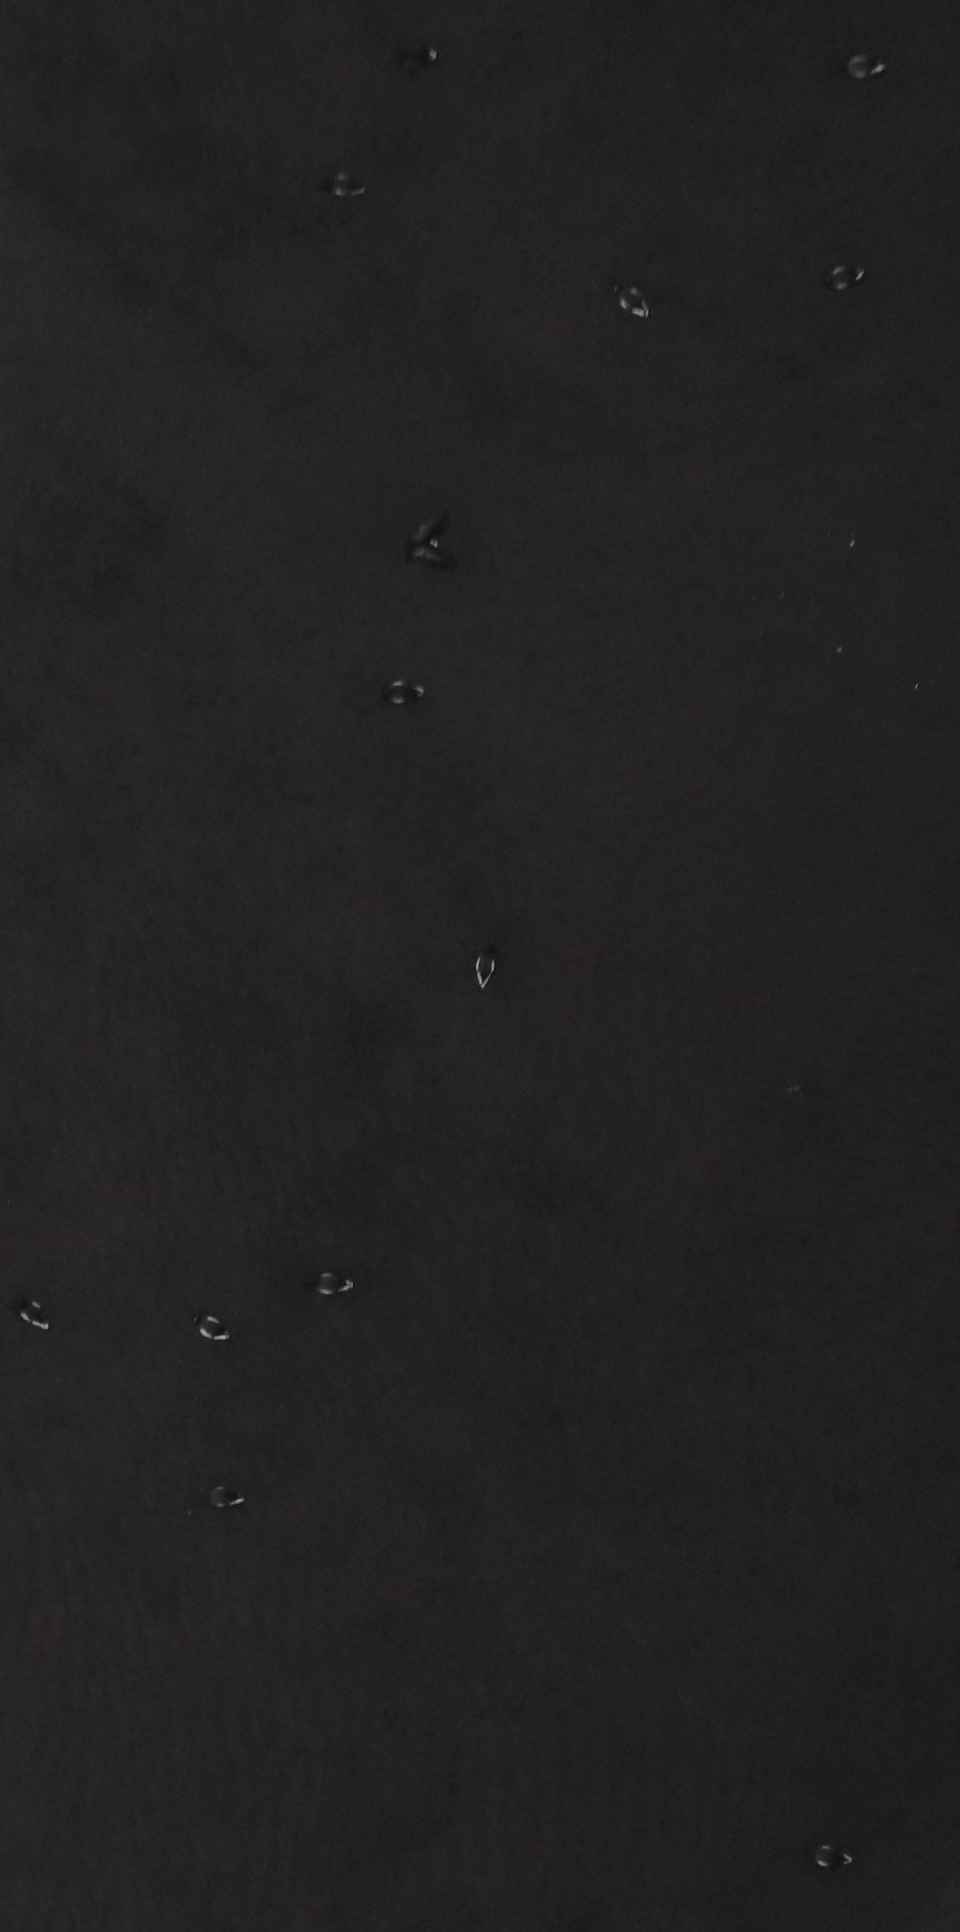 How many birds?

13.